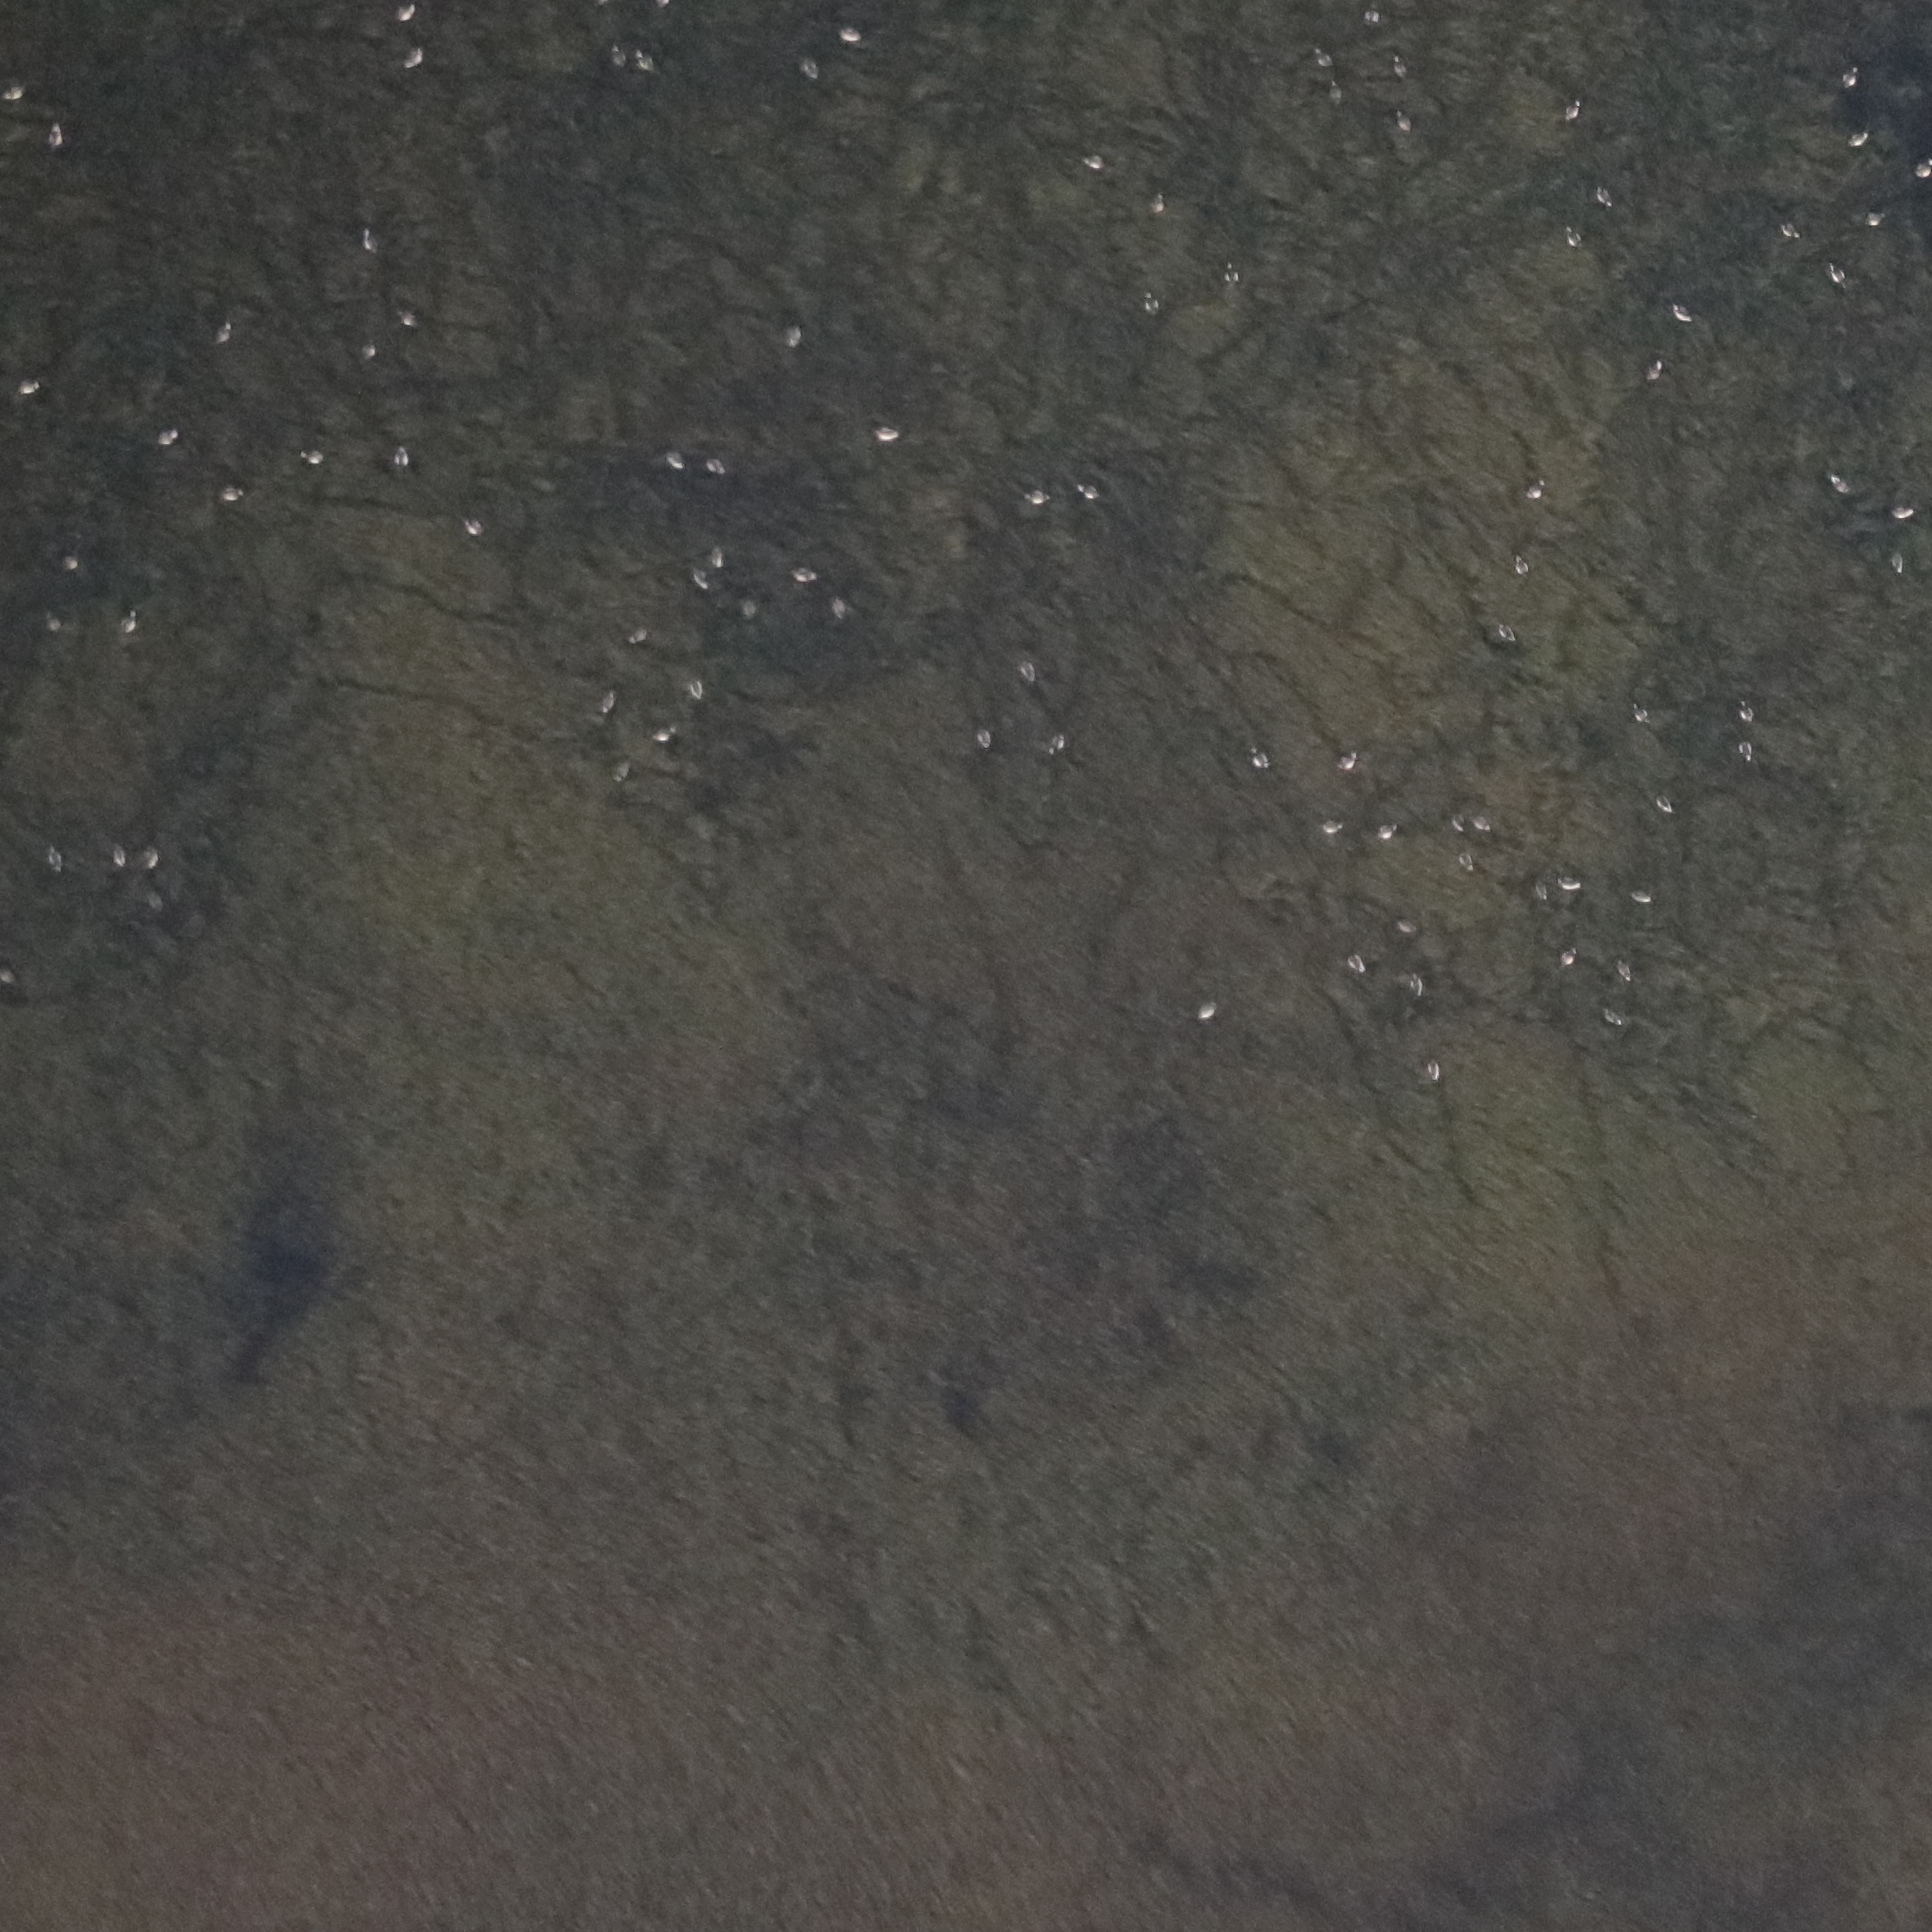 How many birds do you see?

89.